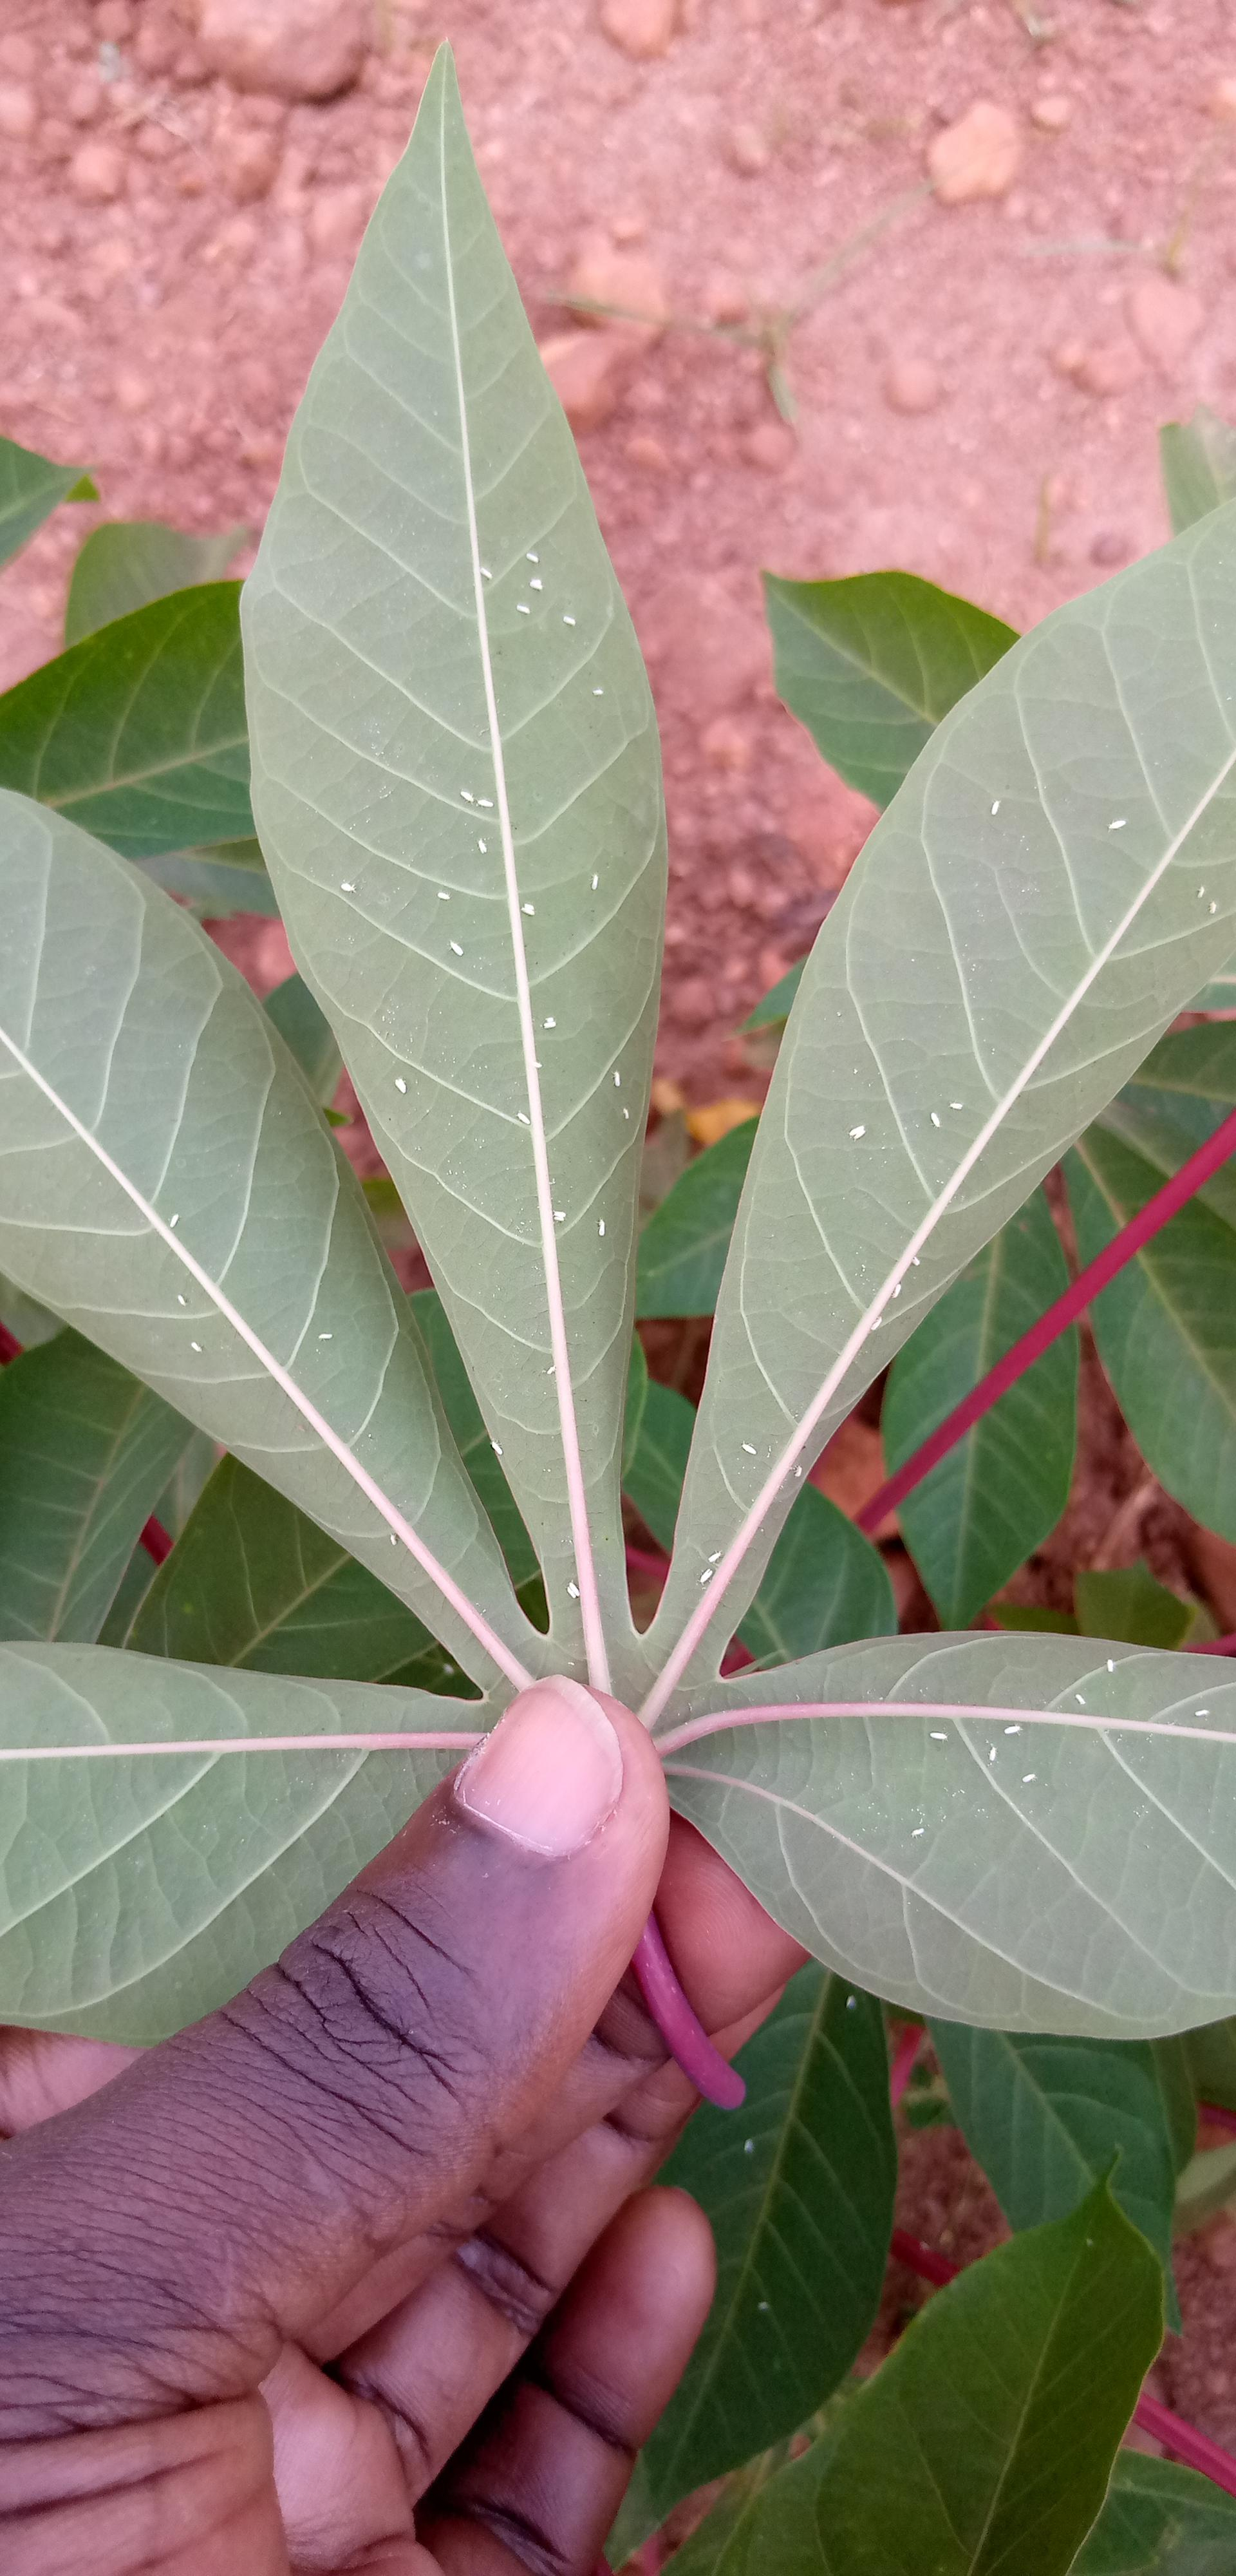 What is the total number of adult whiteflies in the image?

56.